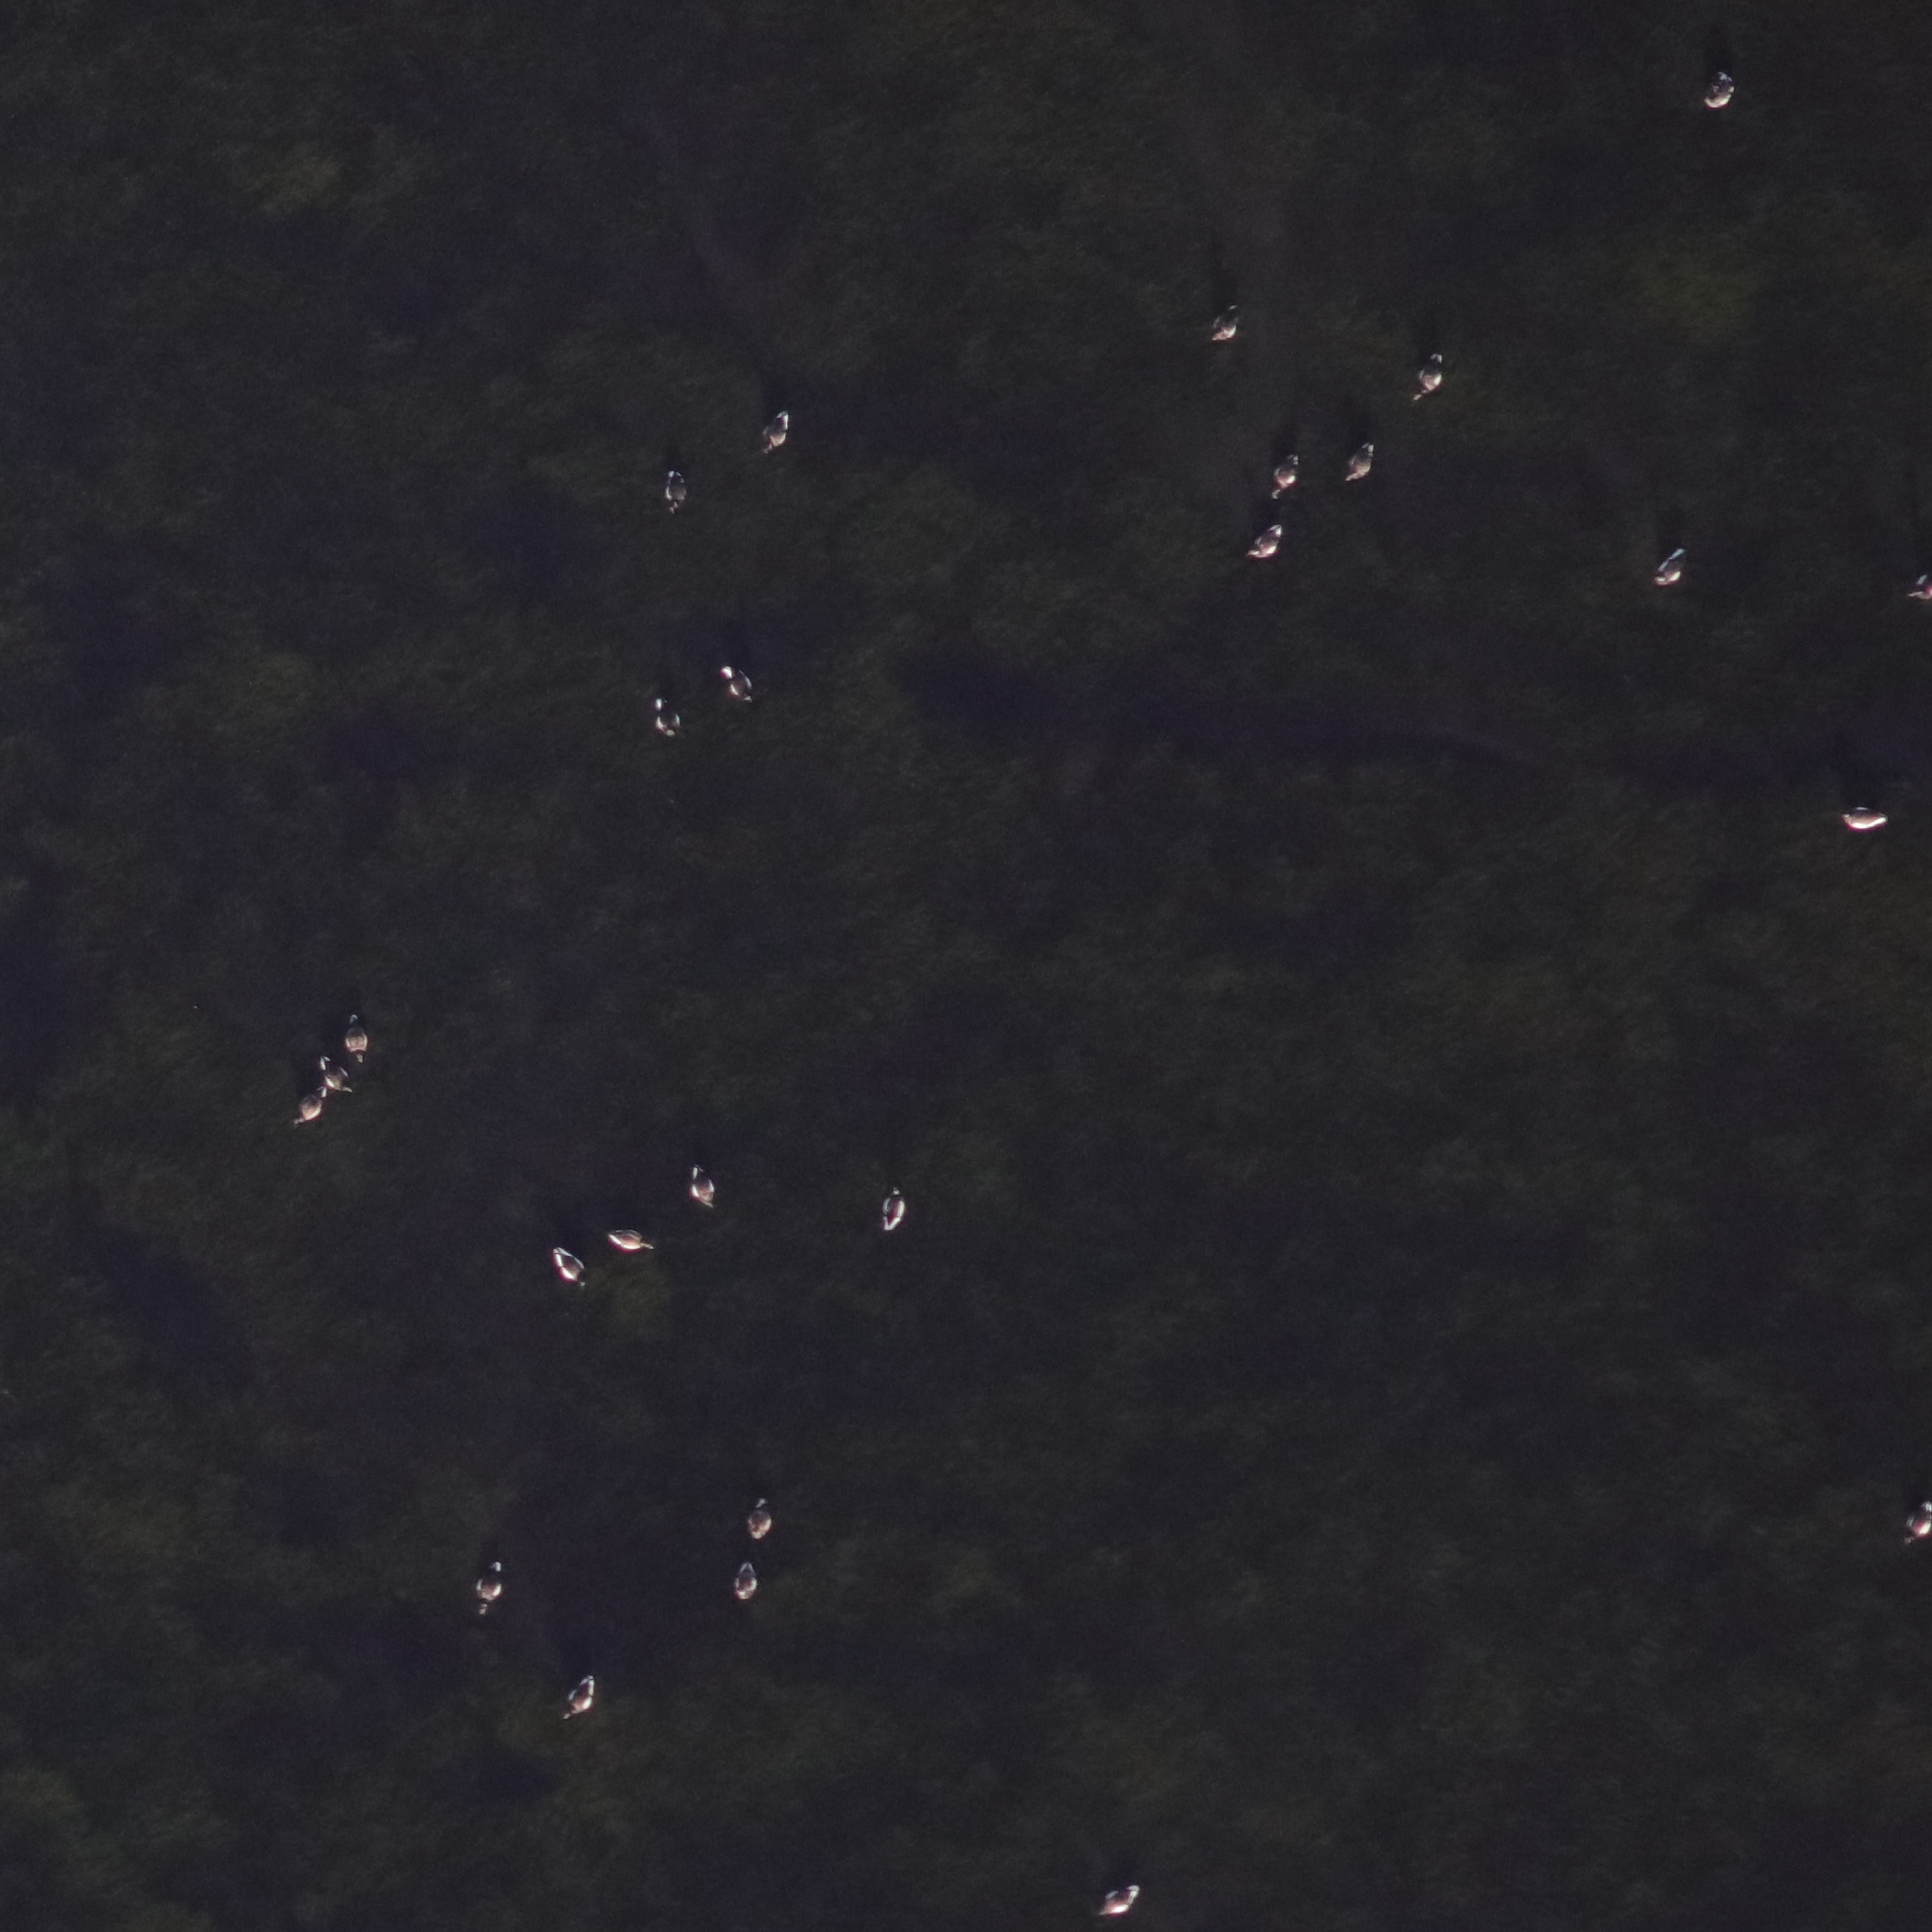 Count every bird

26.